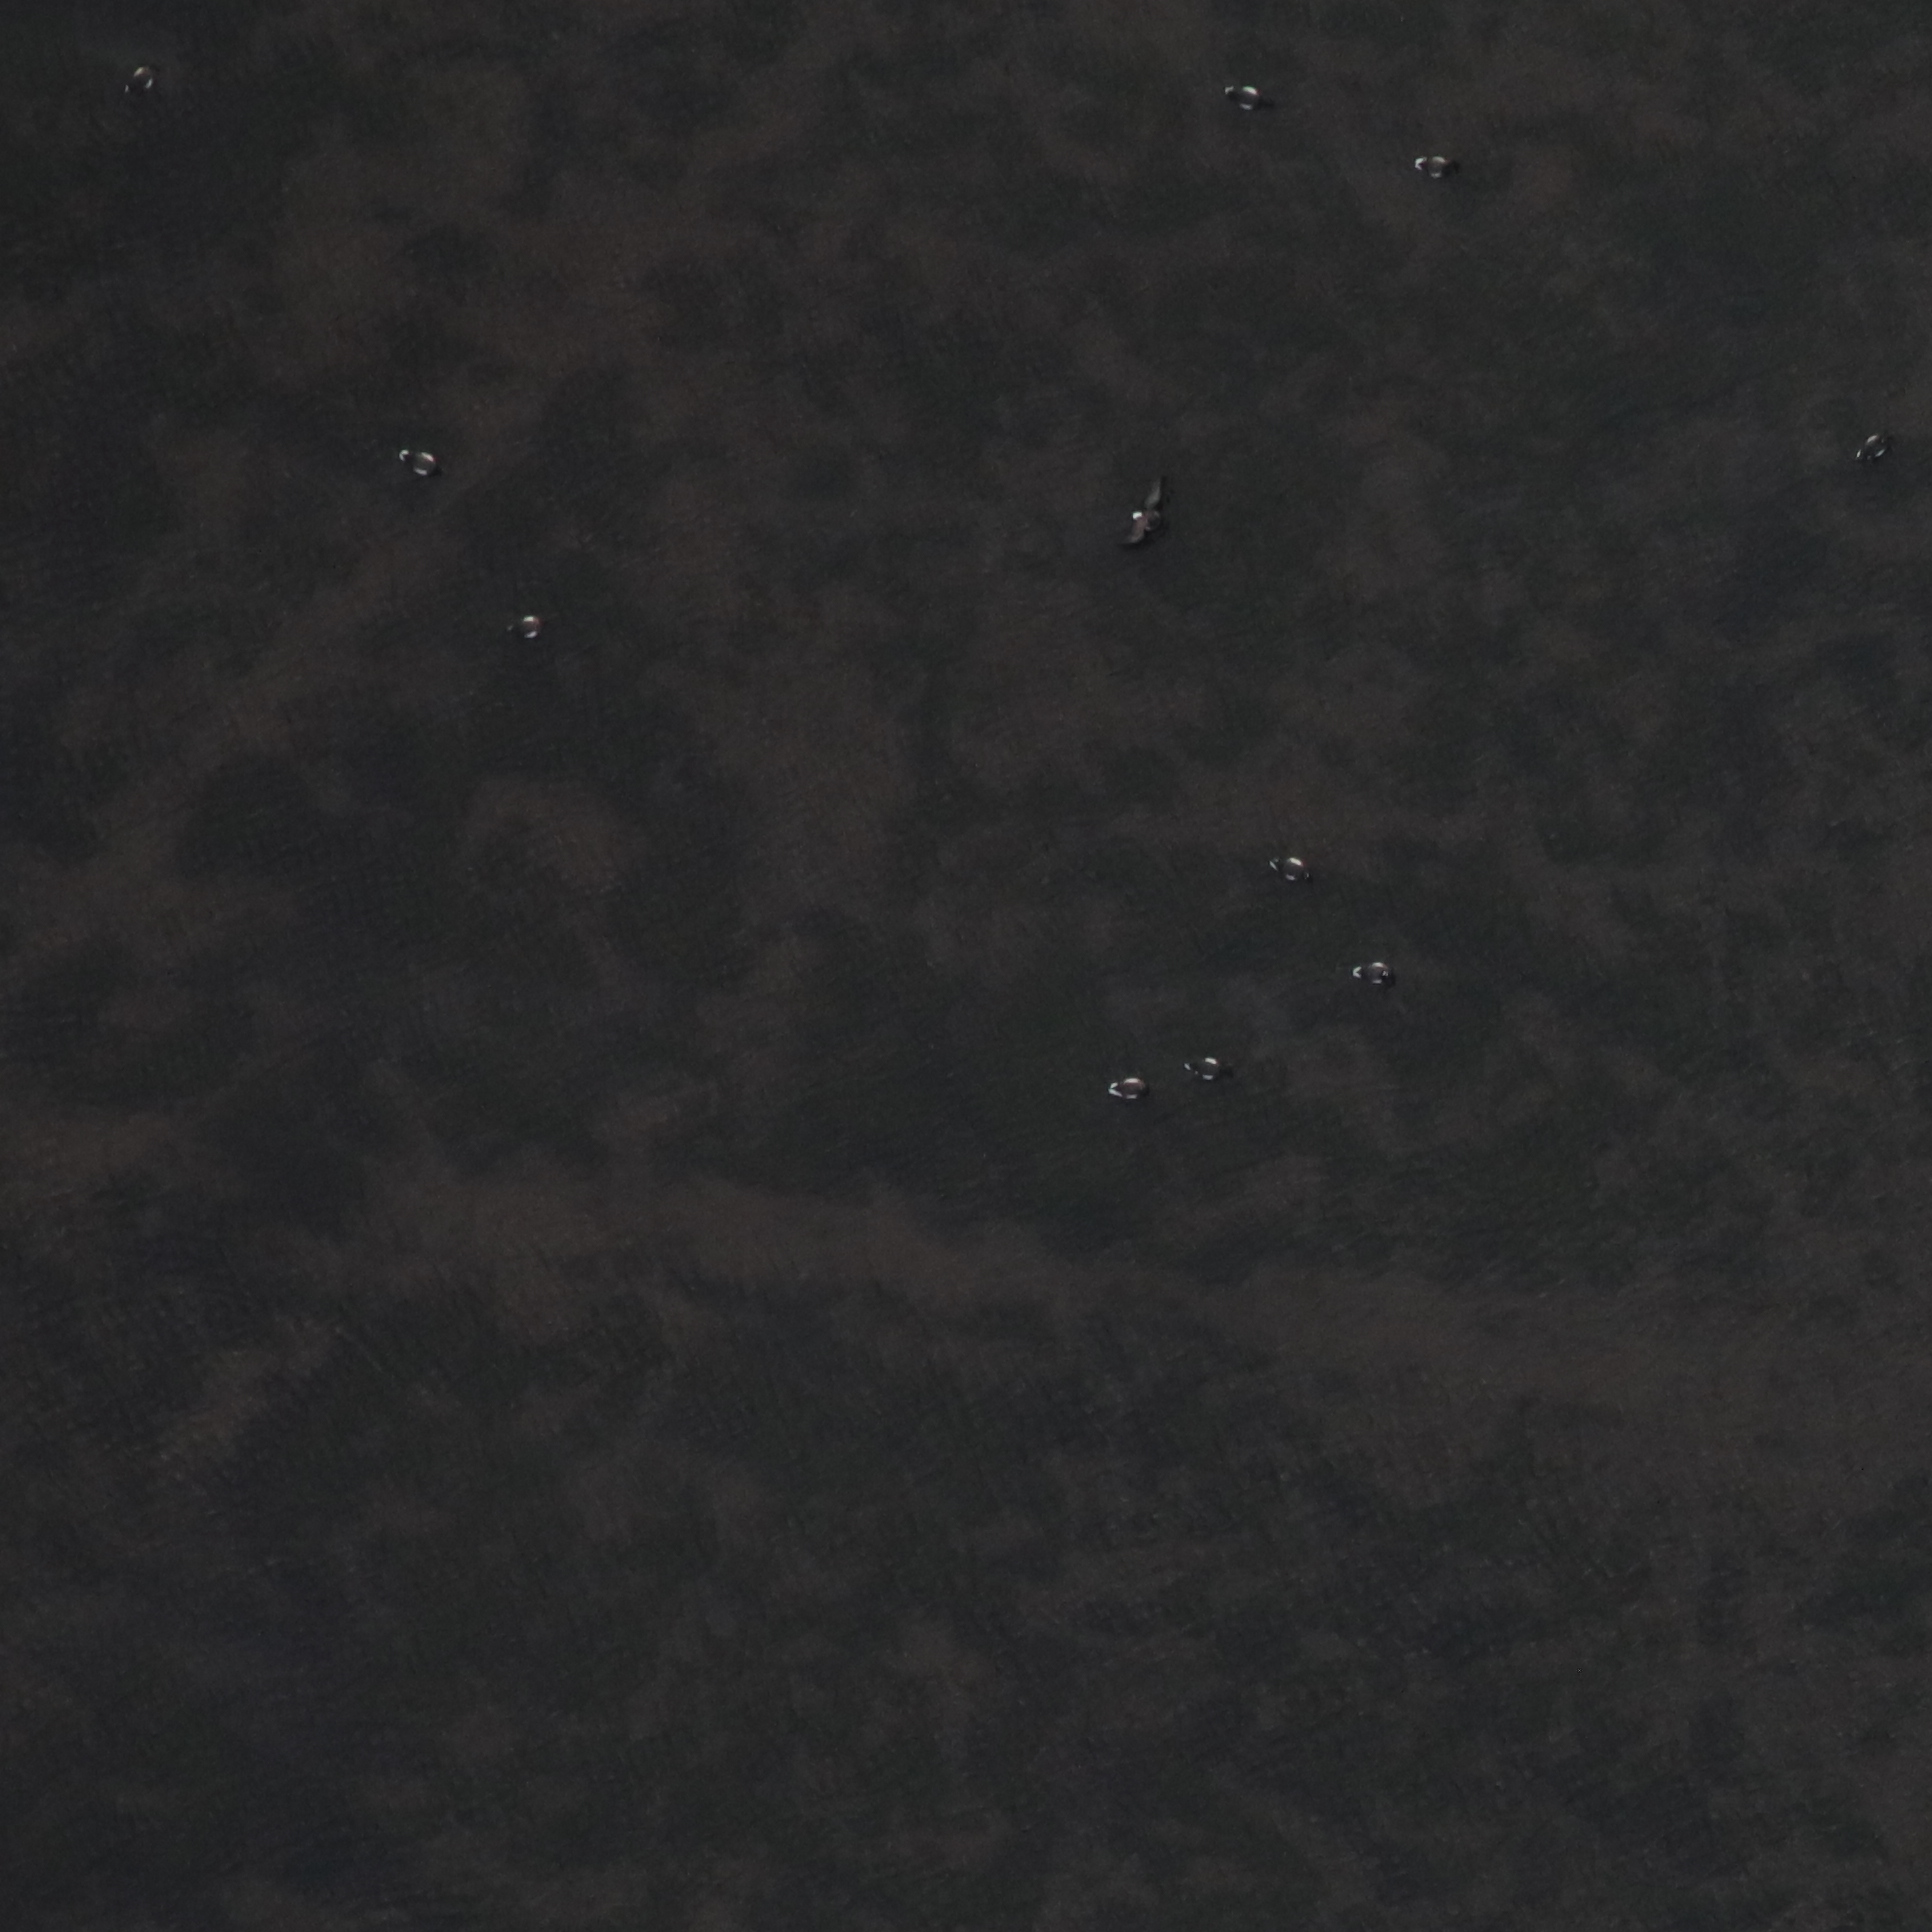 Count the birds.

11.